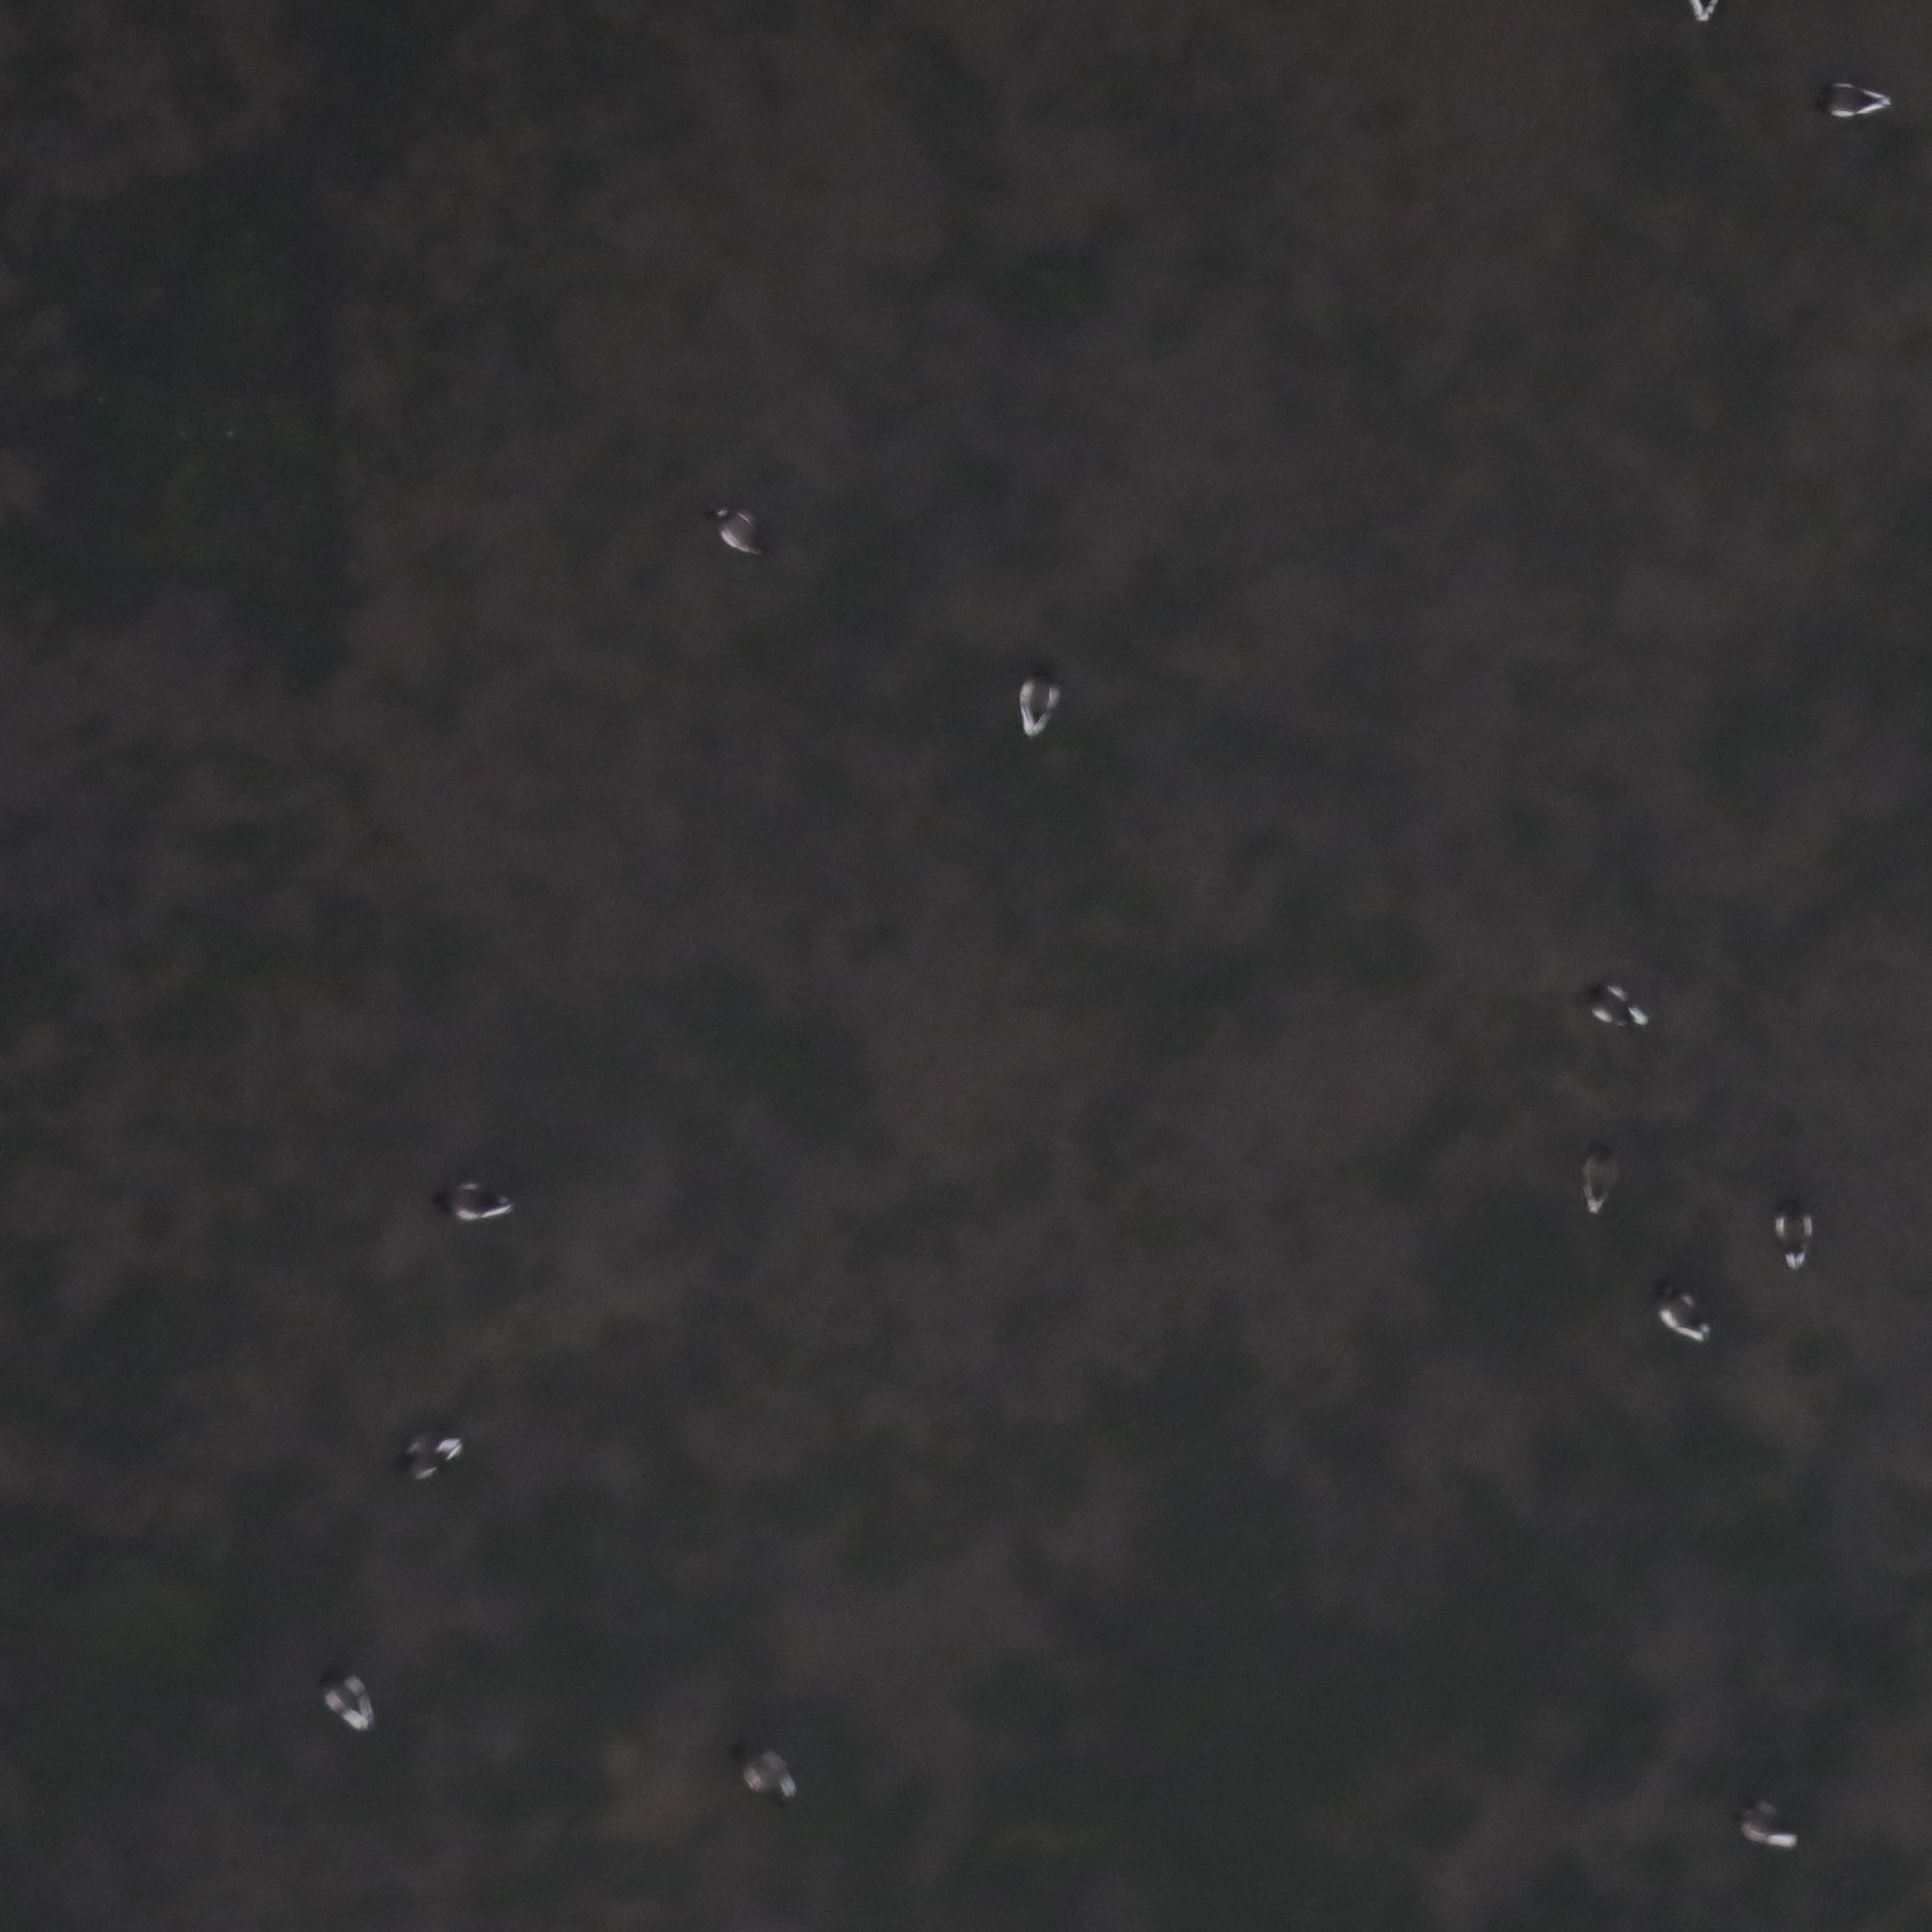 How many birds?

12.